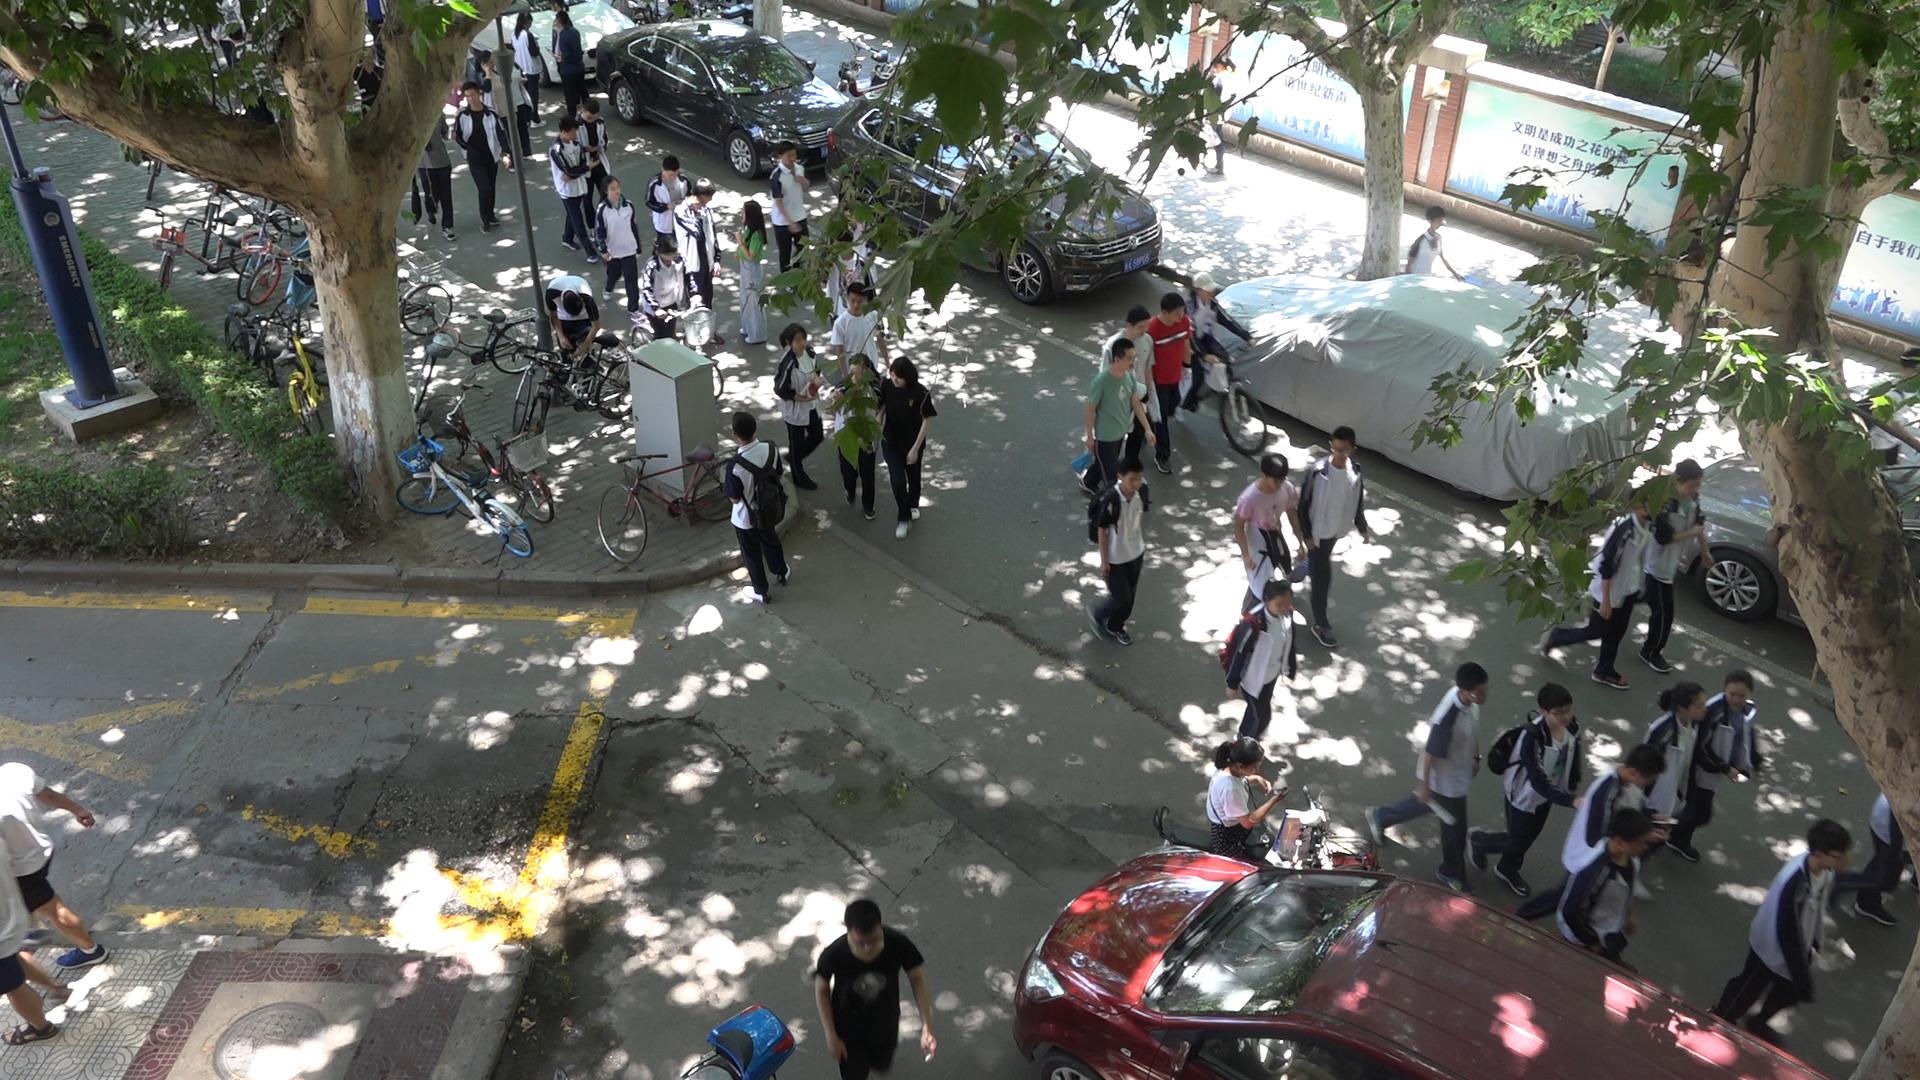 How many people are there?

43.